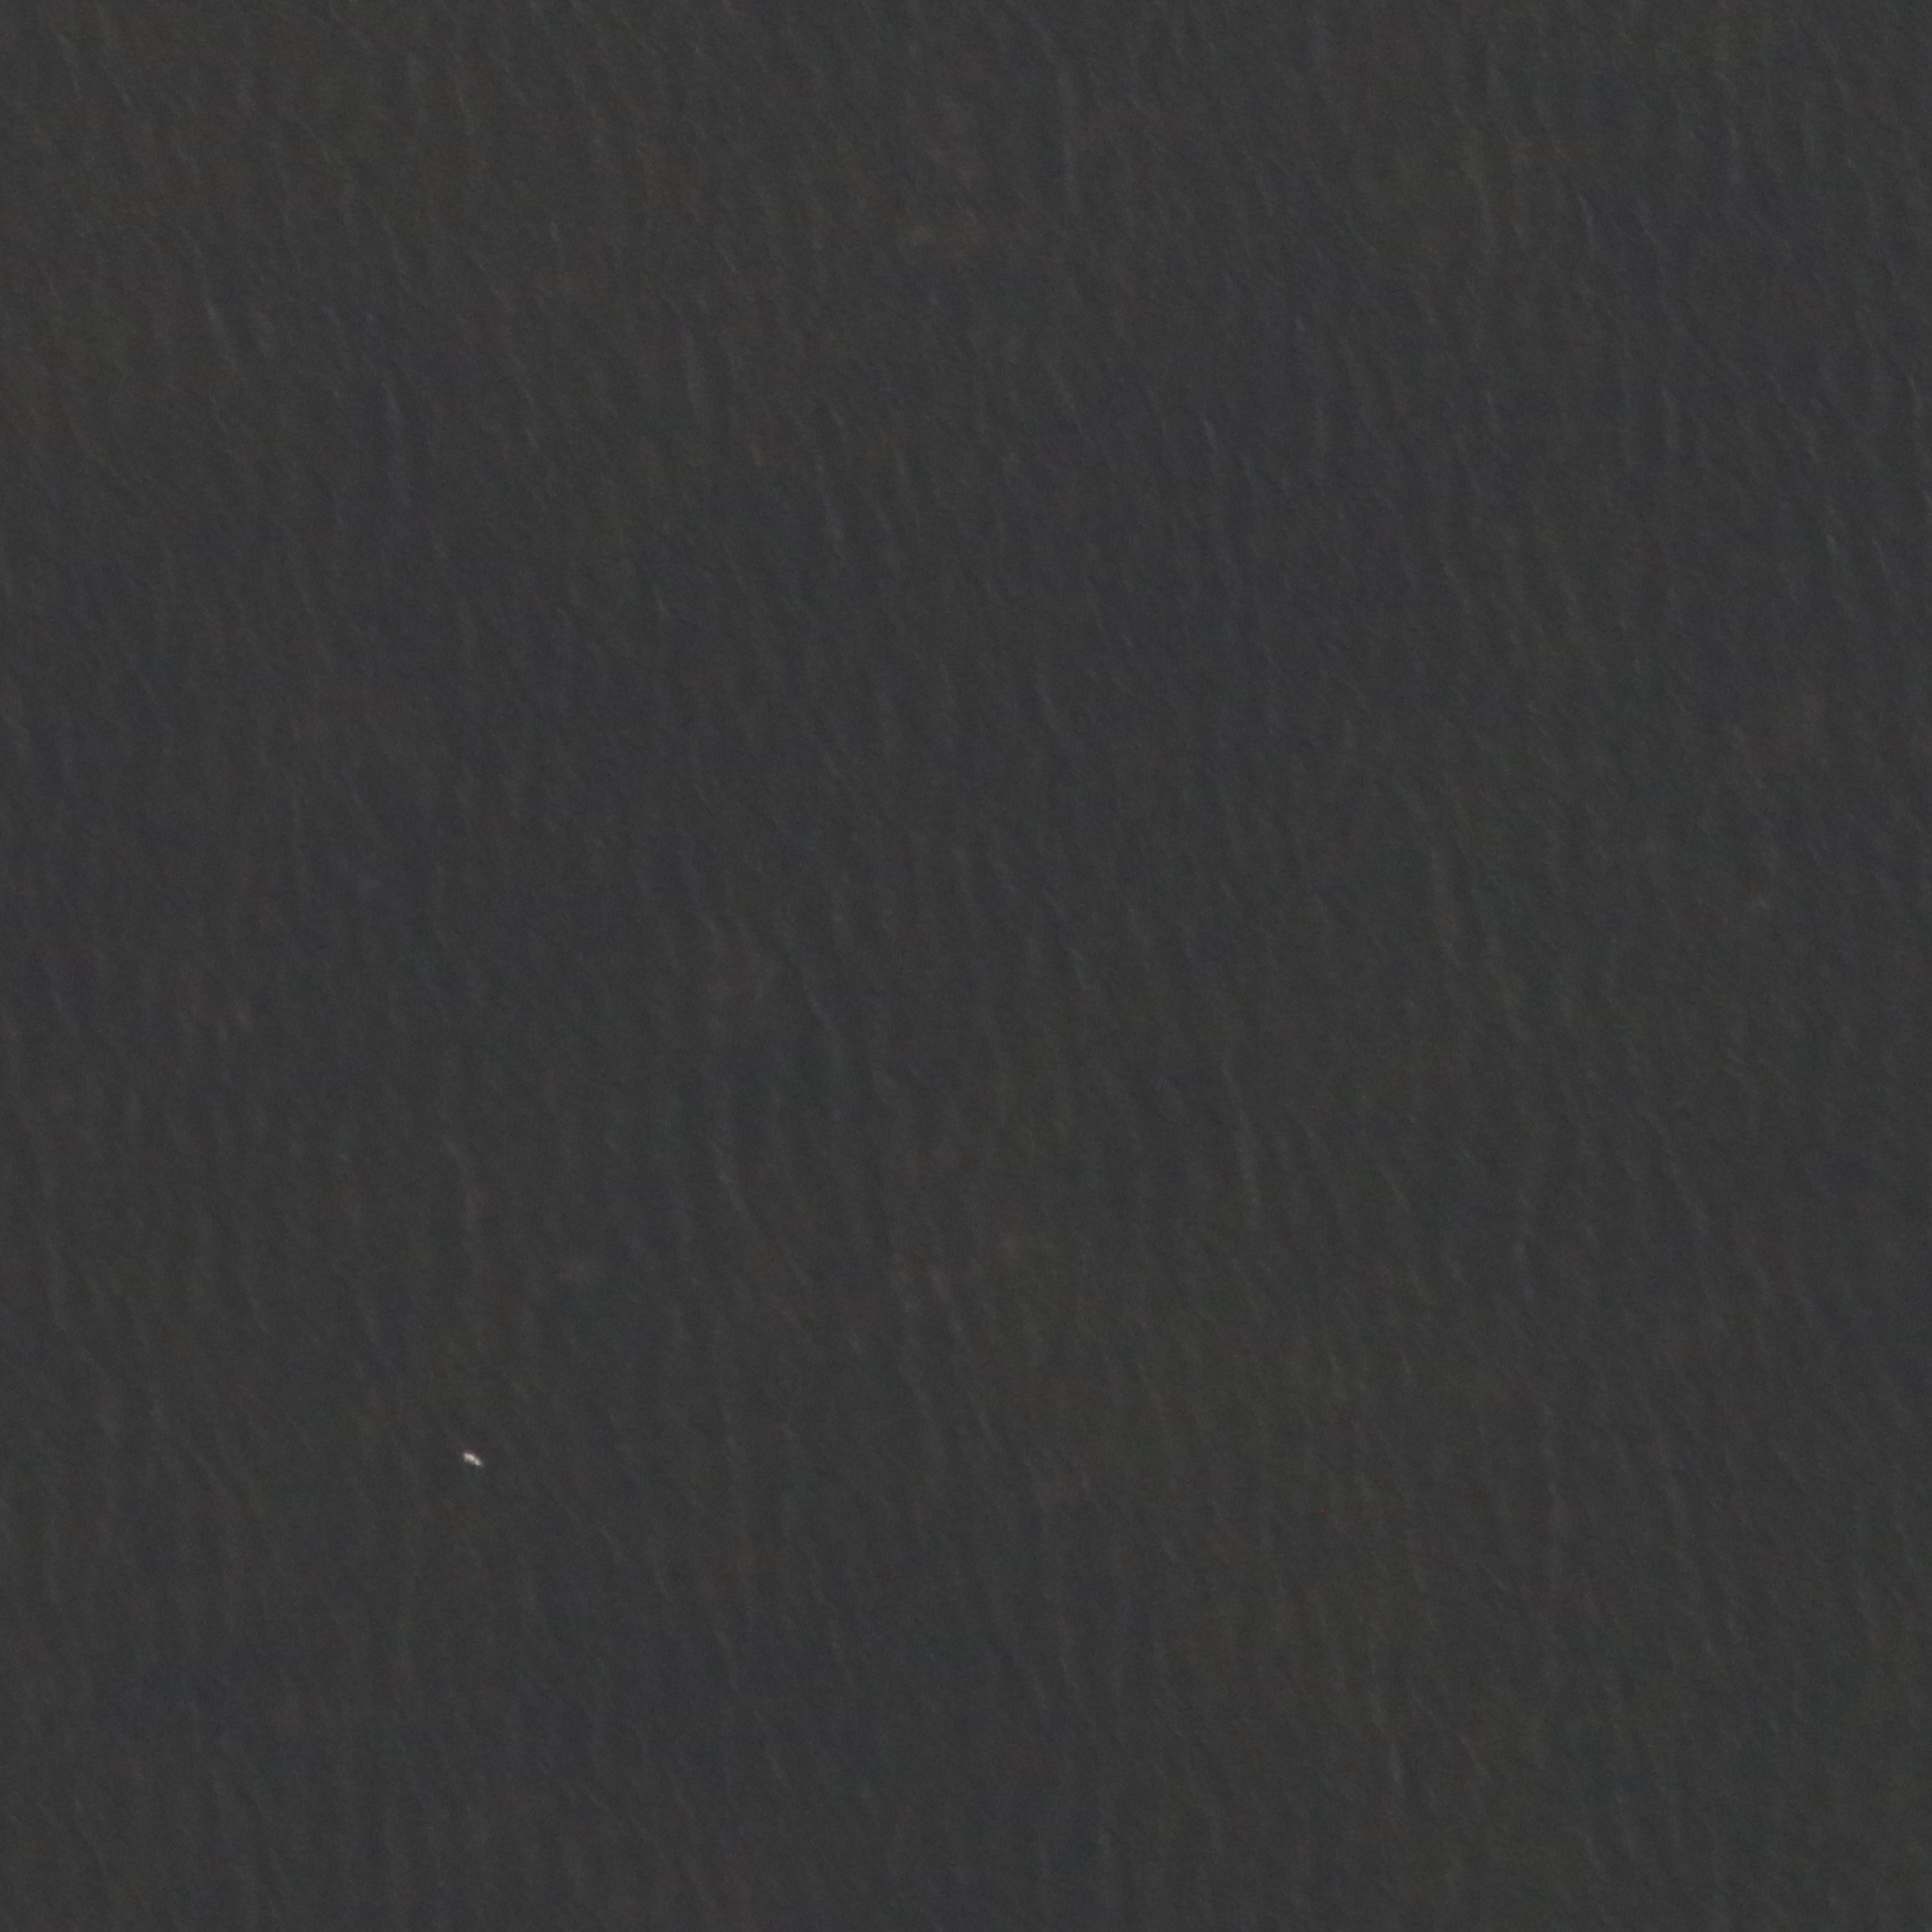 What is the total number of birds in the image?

1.